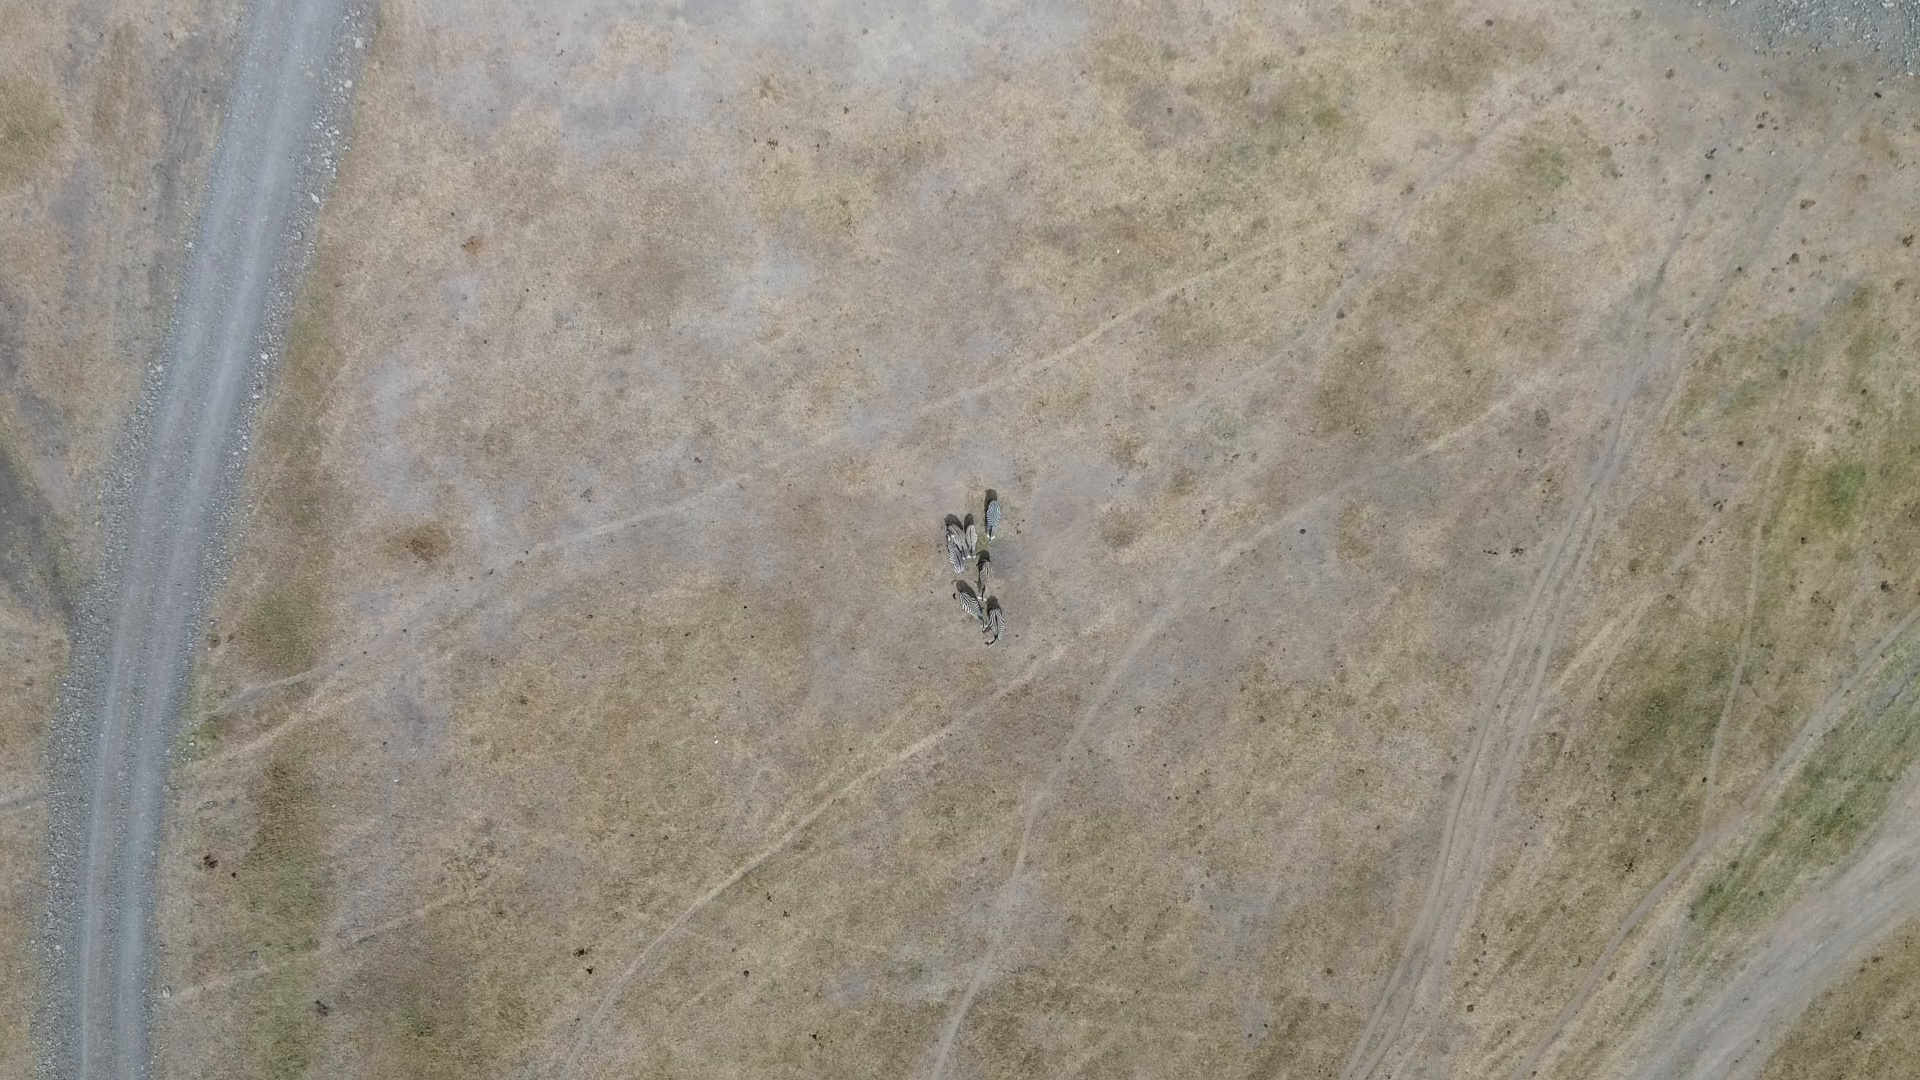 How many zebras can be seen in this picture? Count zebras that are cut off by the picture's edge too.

7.